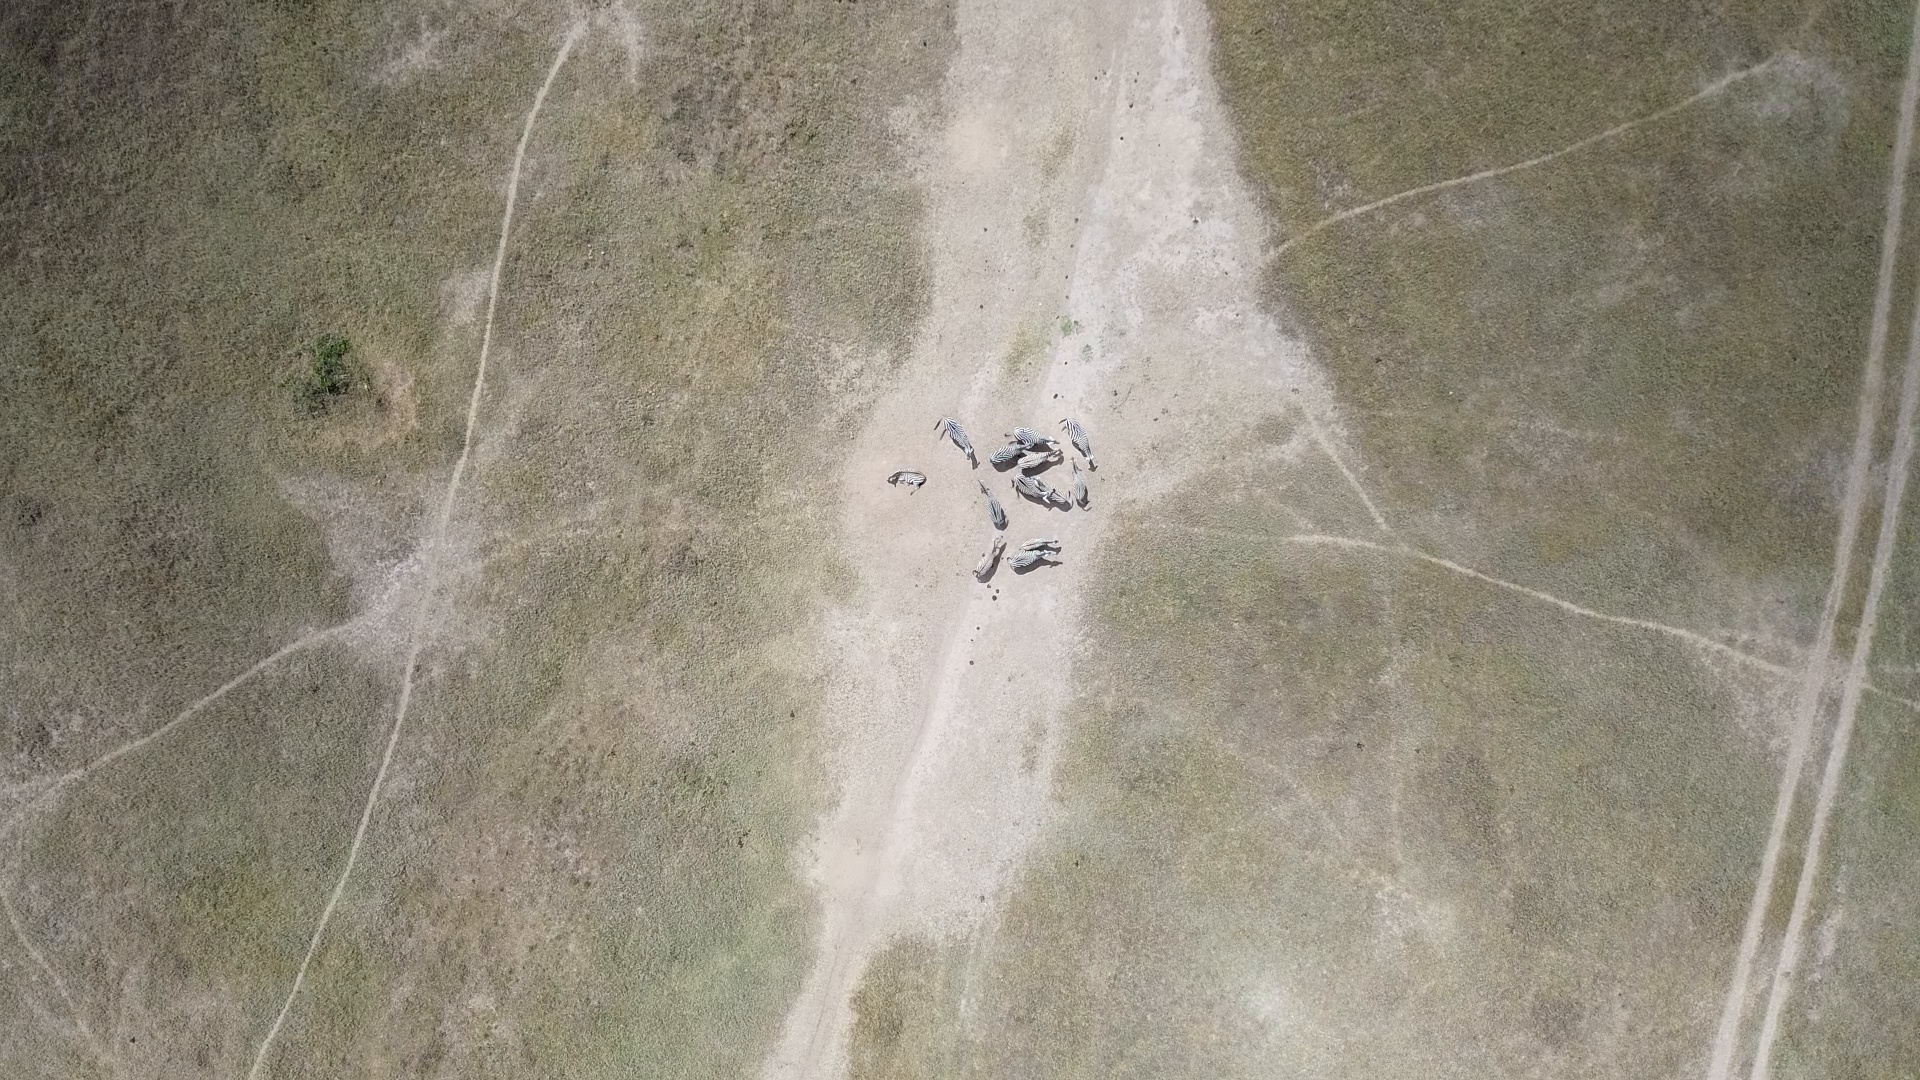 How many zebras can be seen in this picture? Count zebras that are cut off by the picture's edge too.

13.